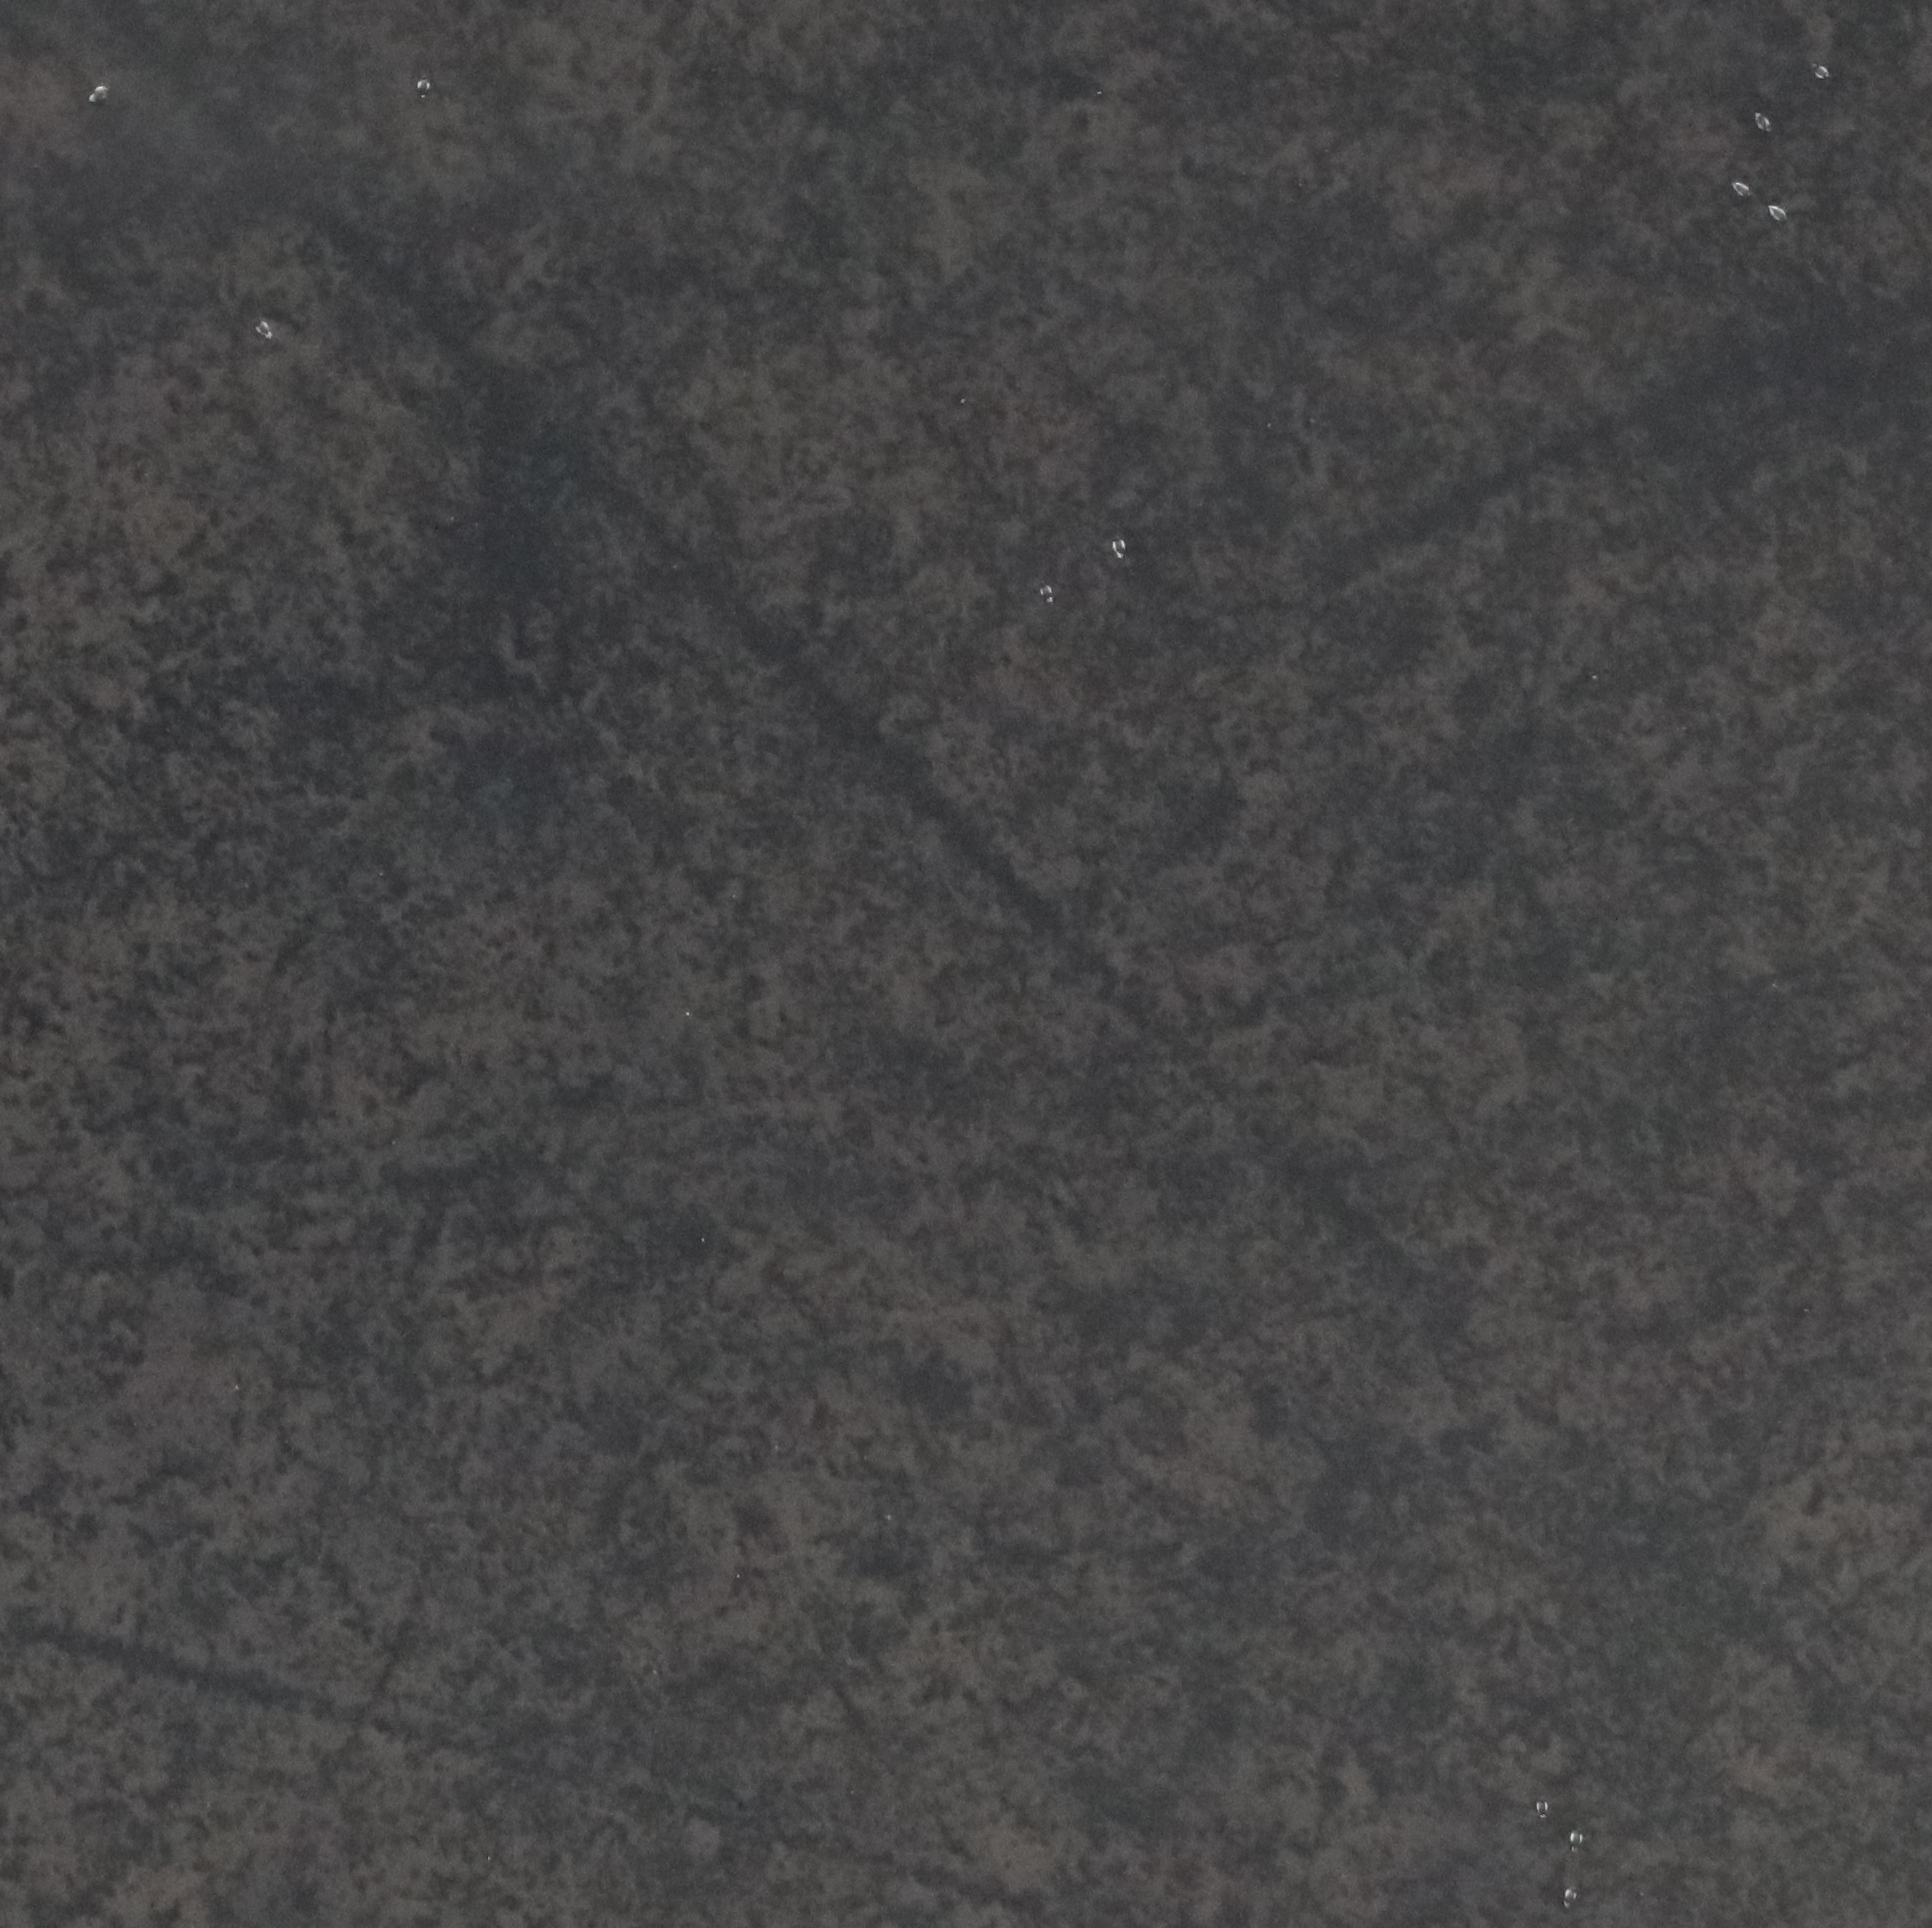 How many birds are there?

12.